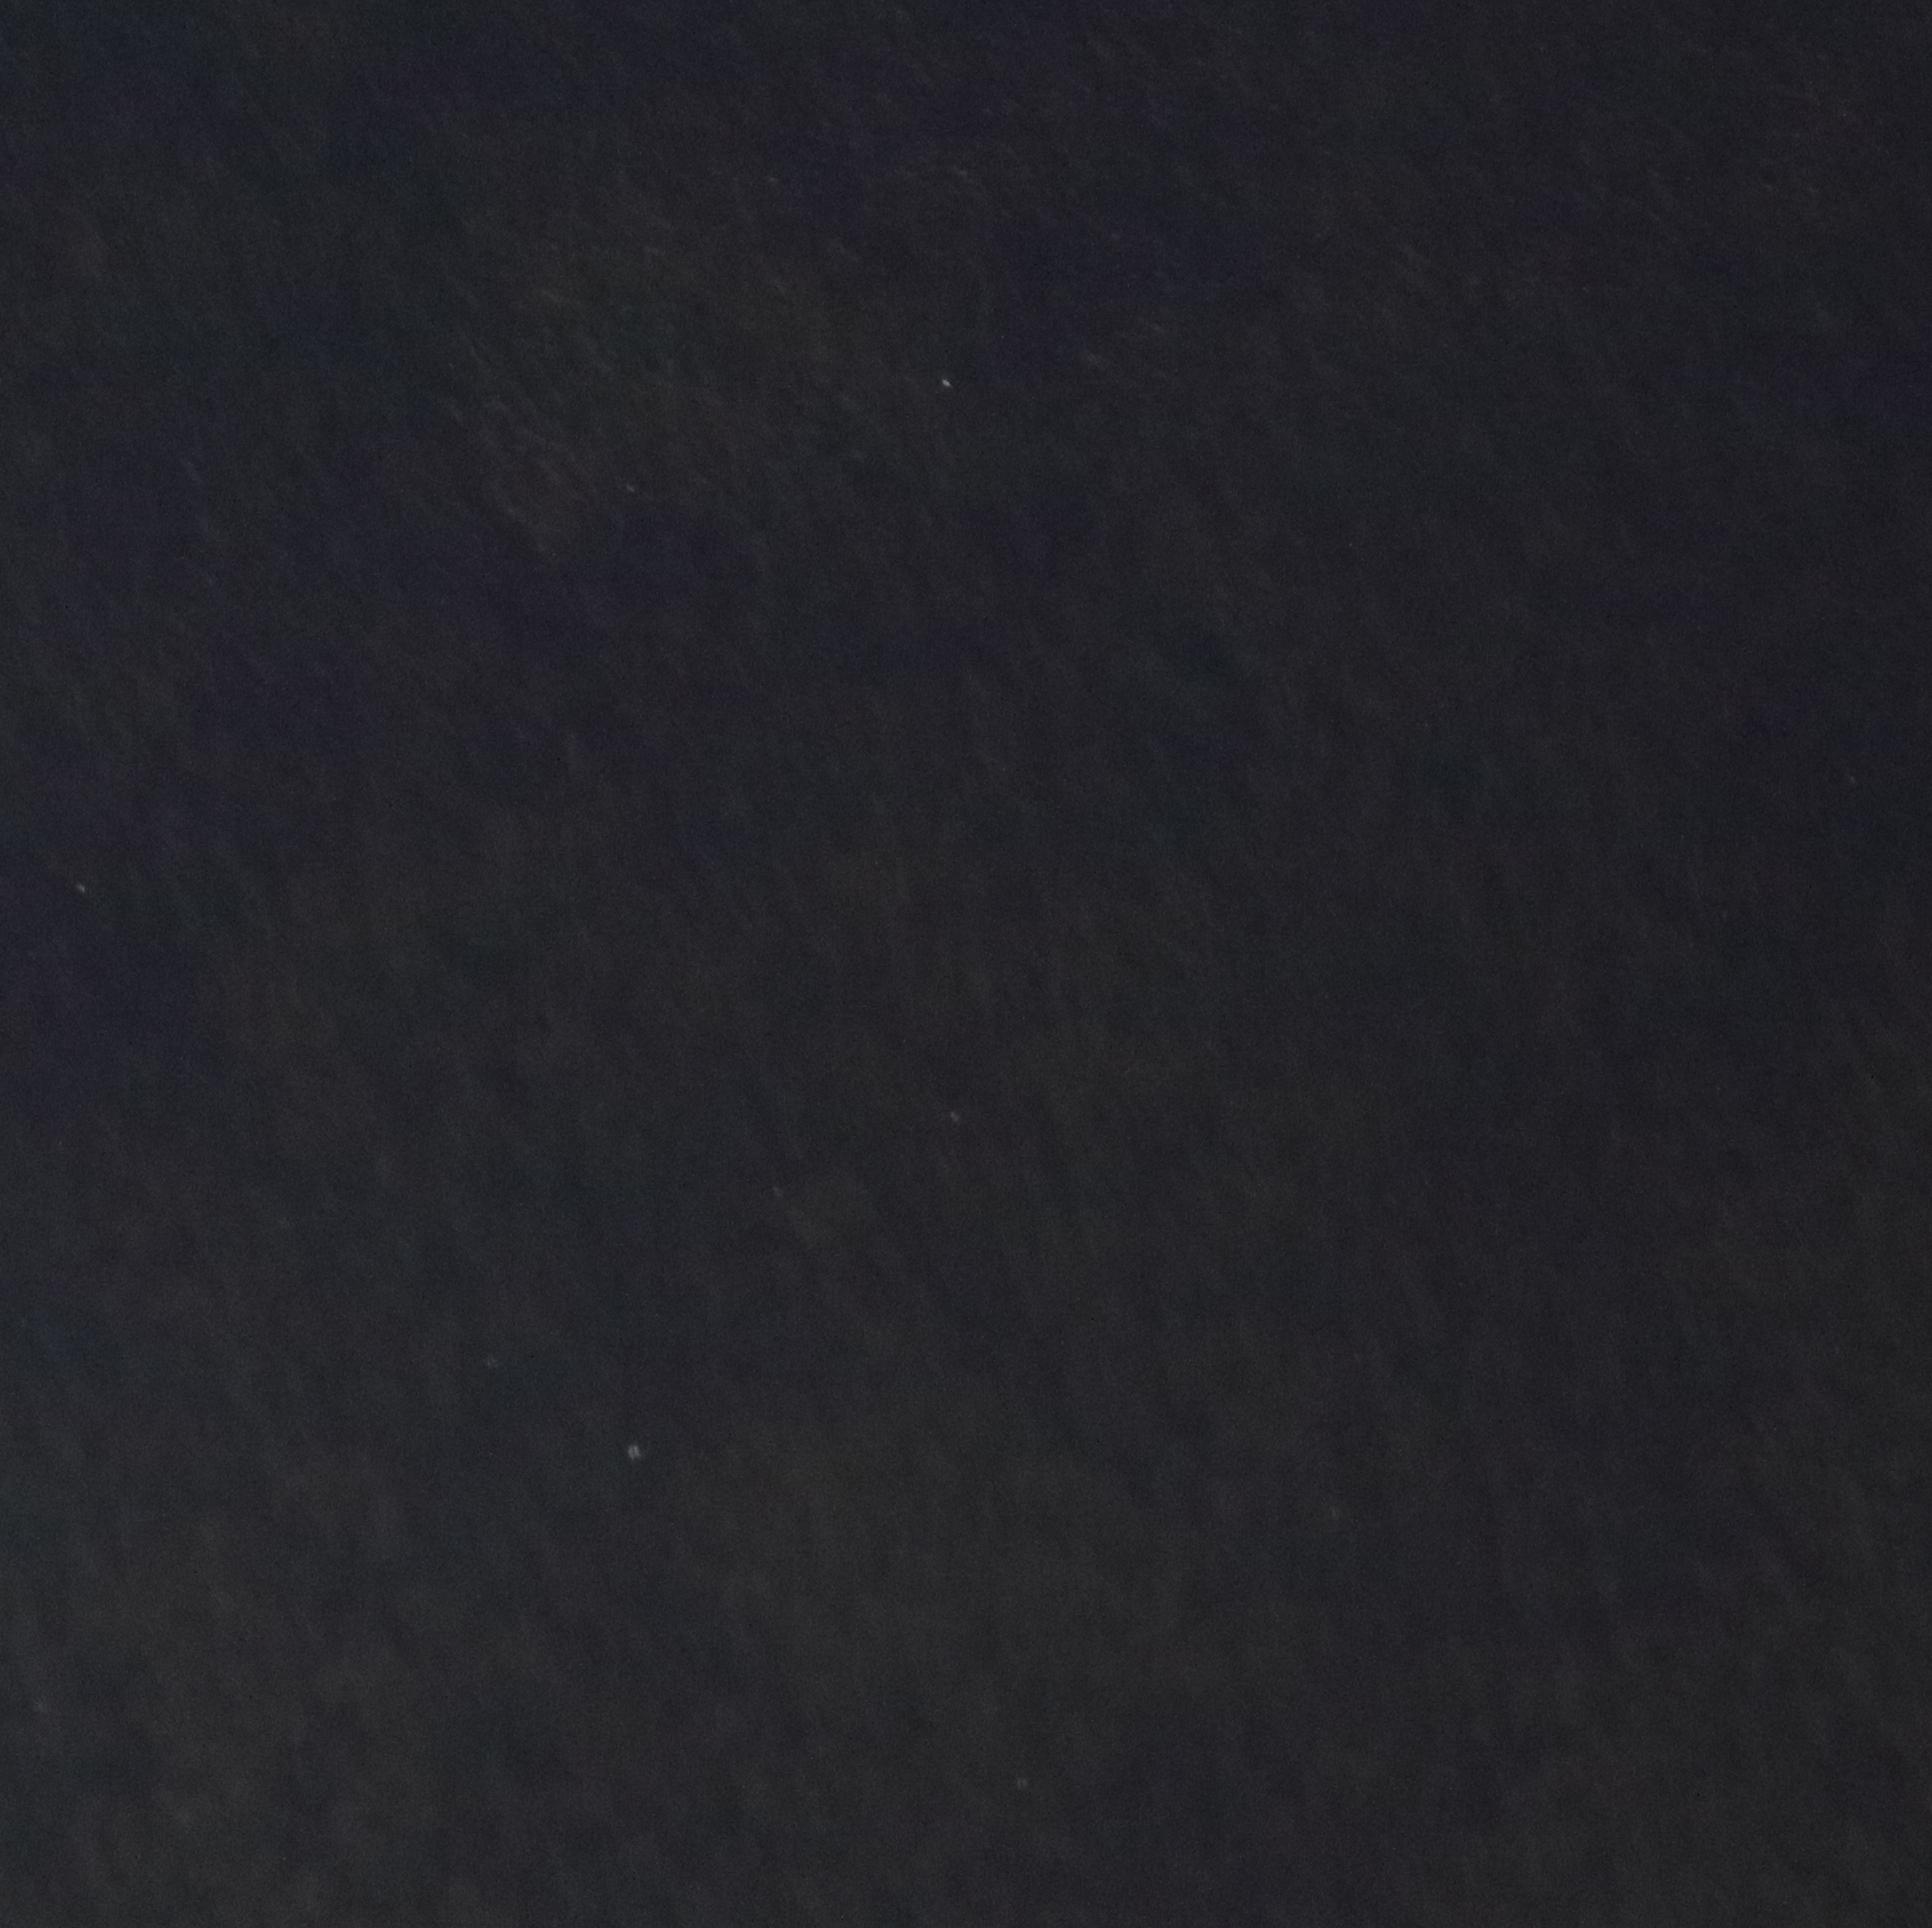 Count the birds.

0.